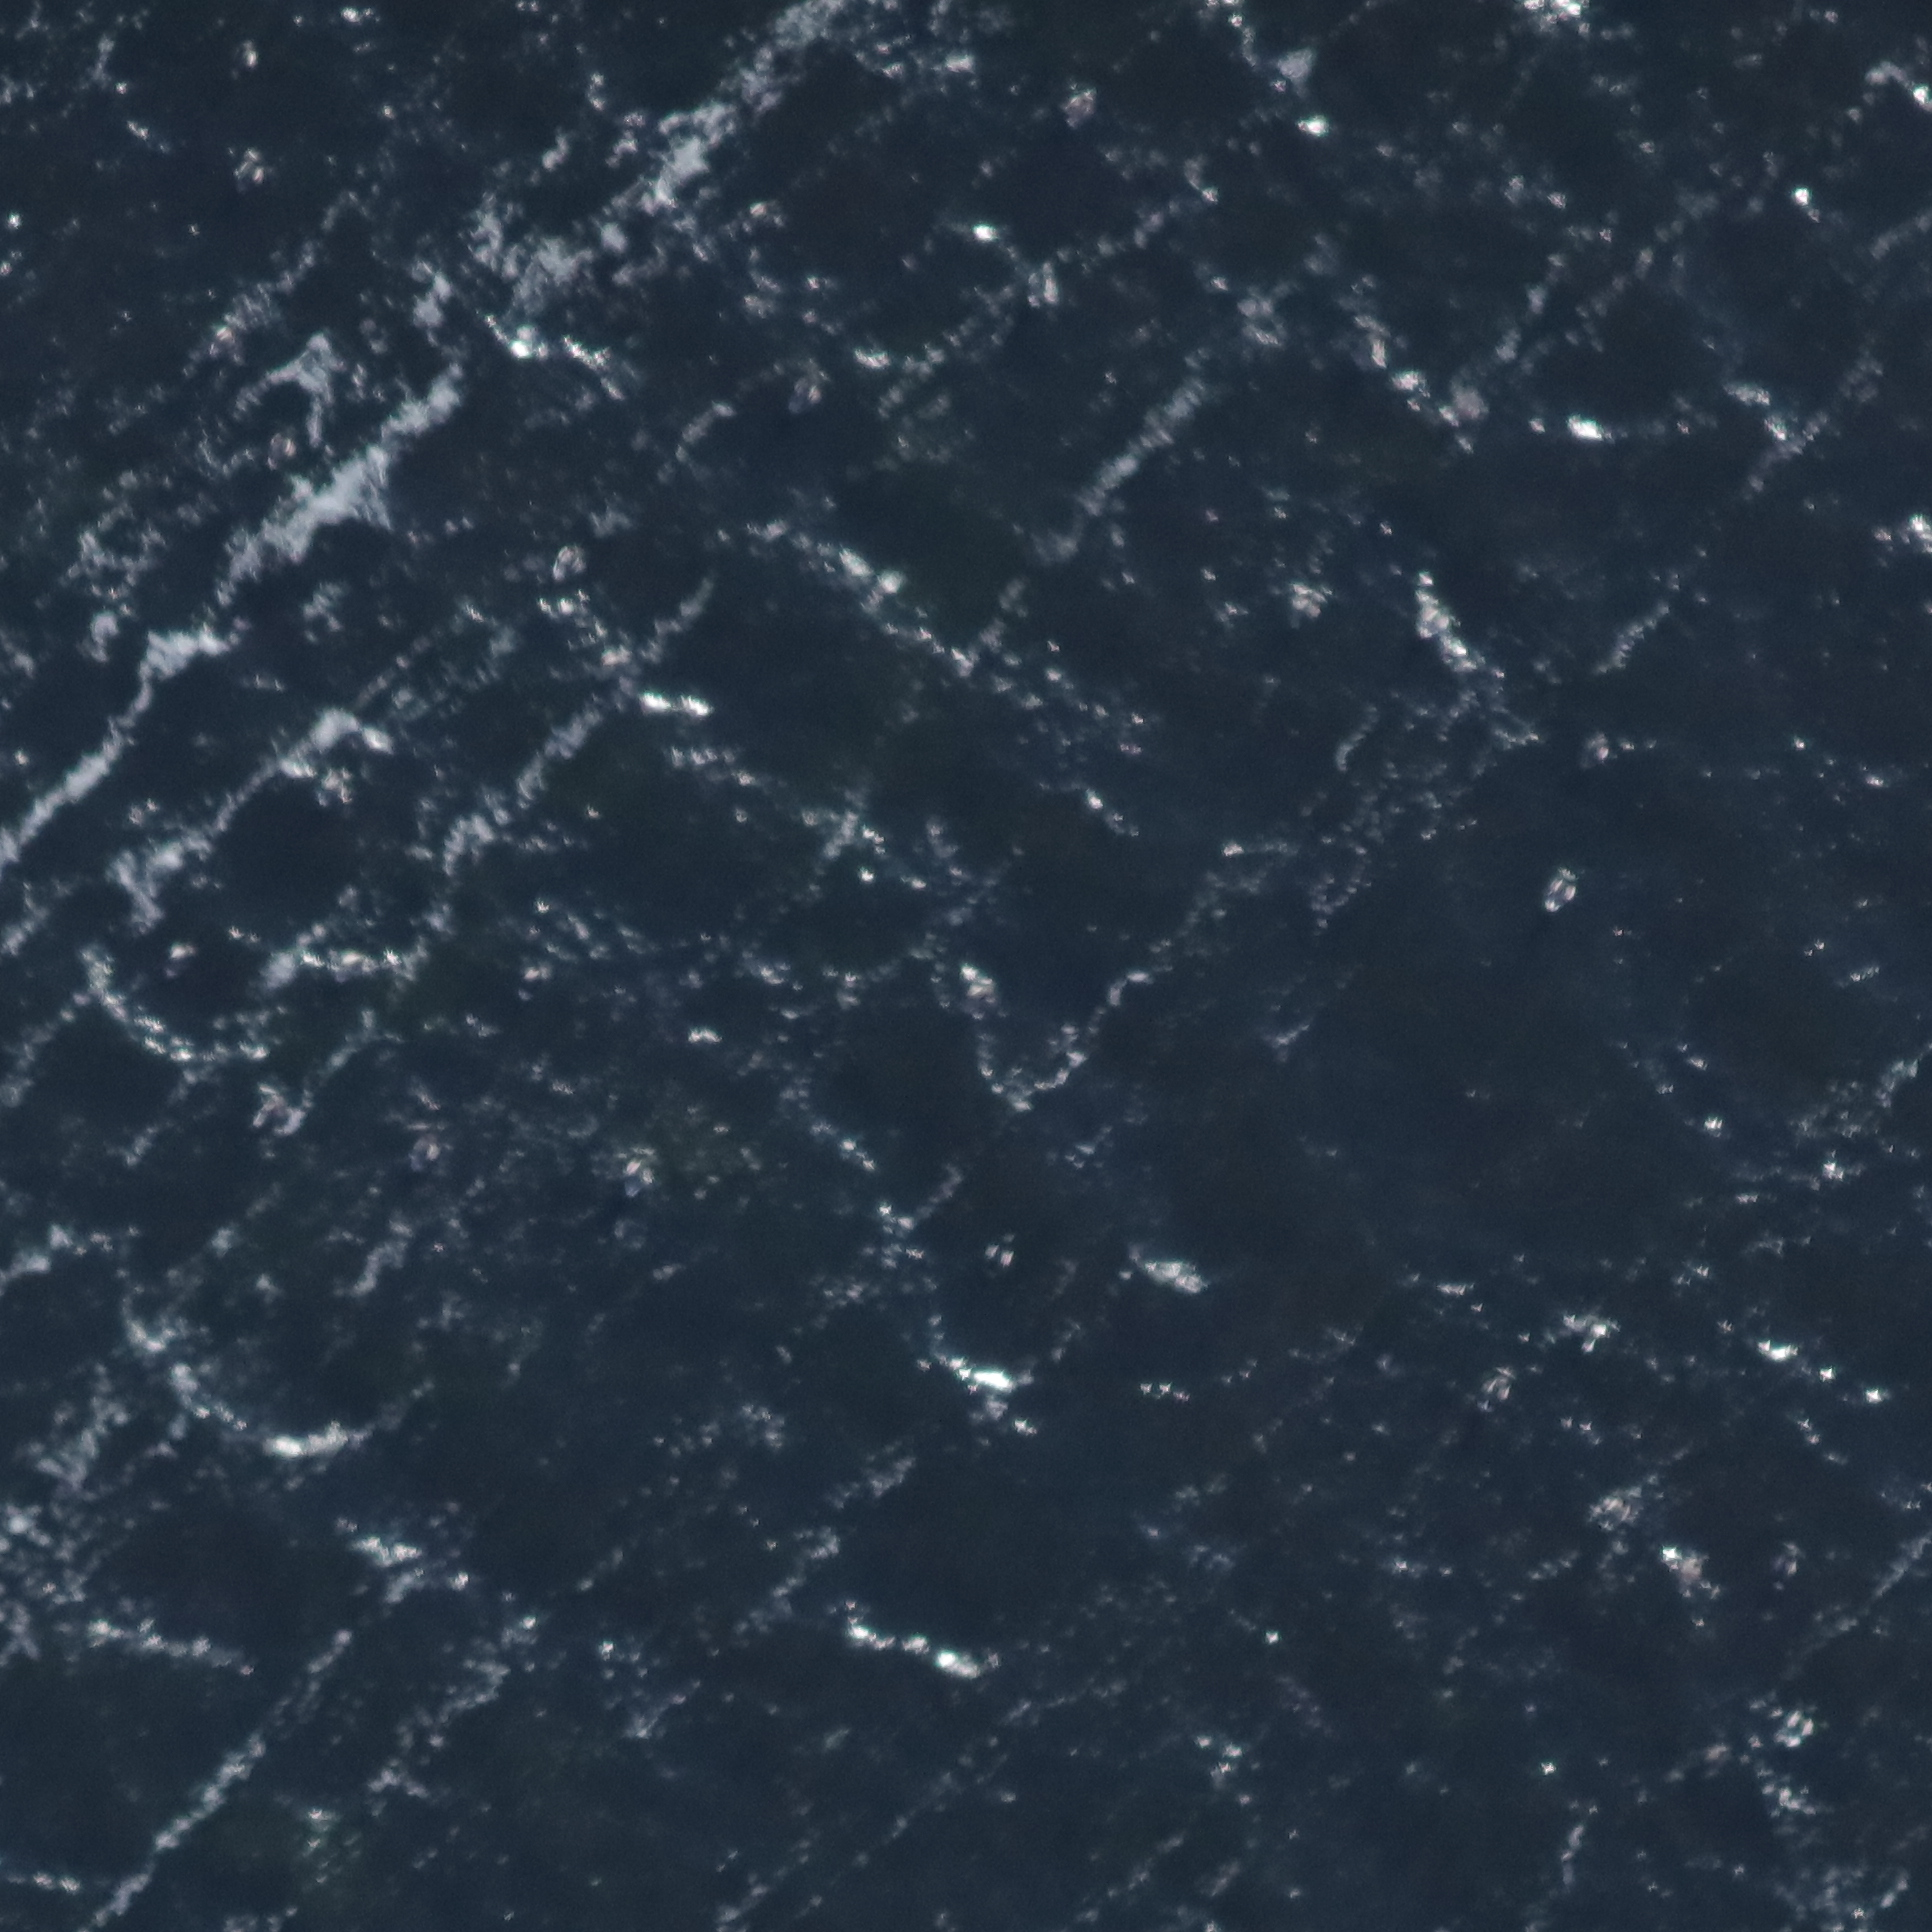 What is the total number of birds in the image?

19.